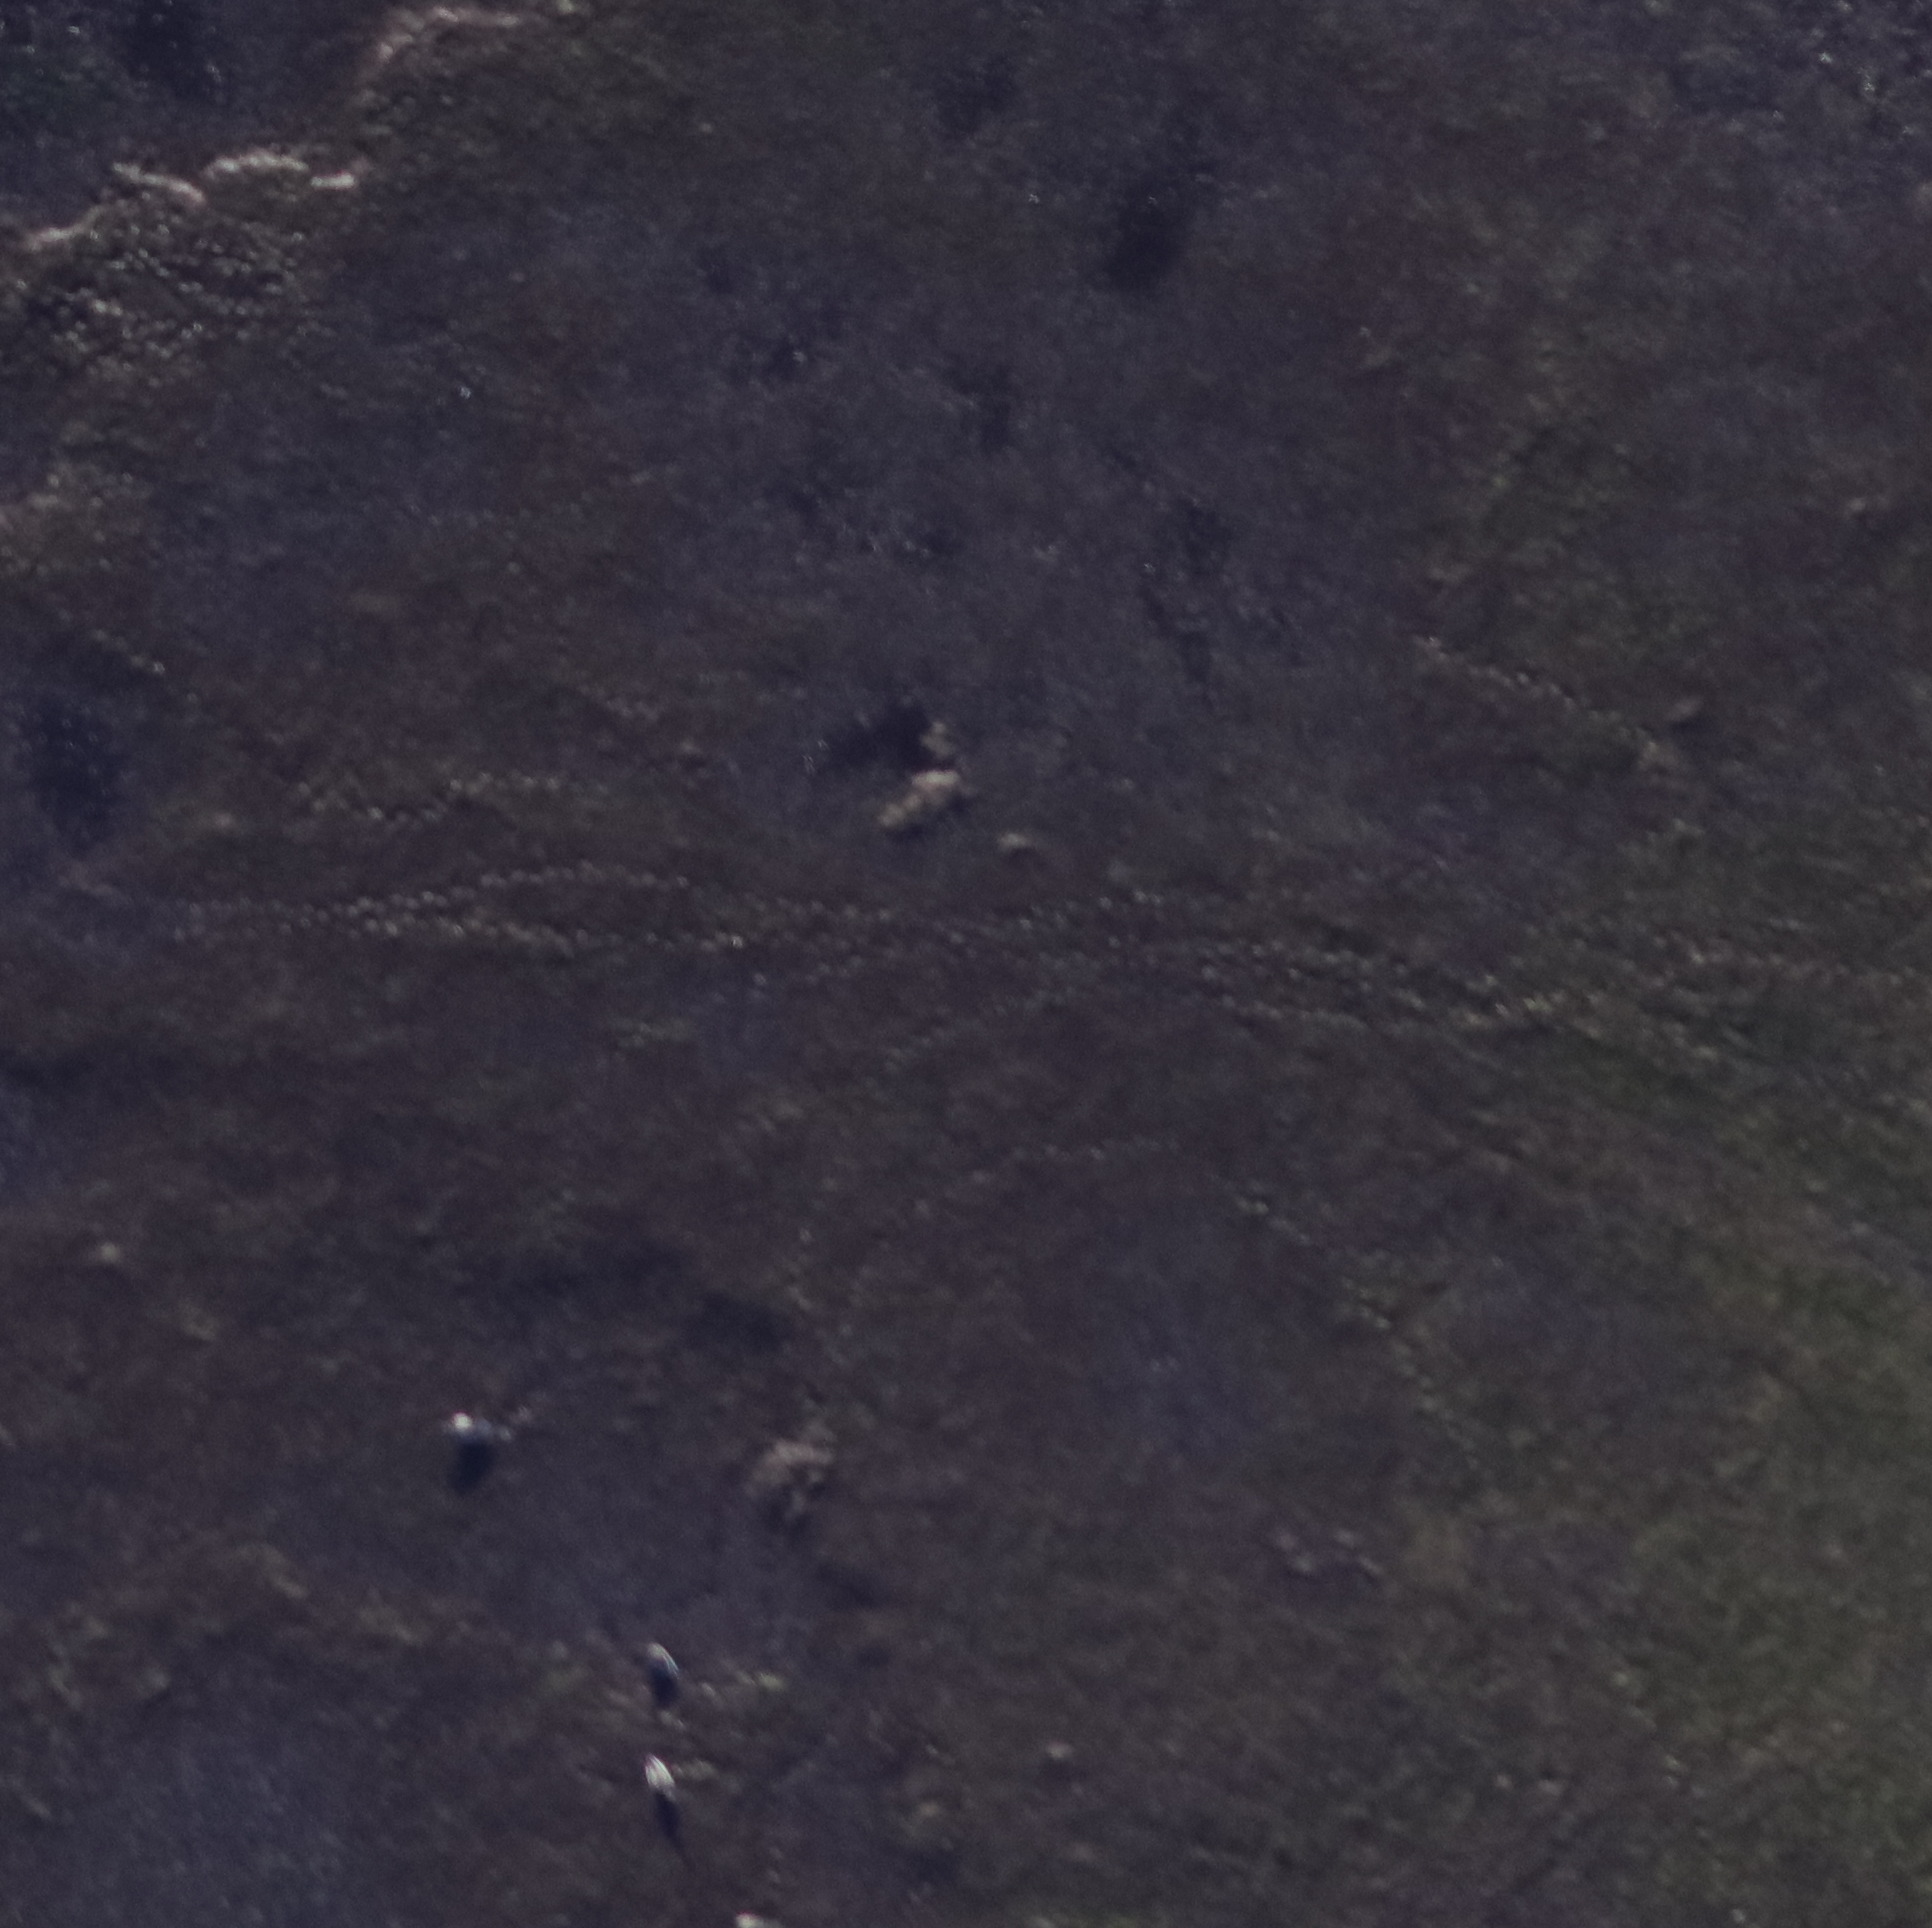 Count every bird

3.